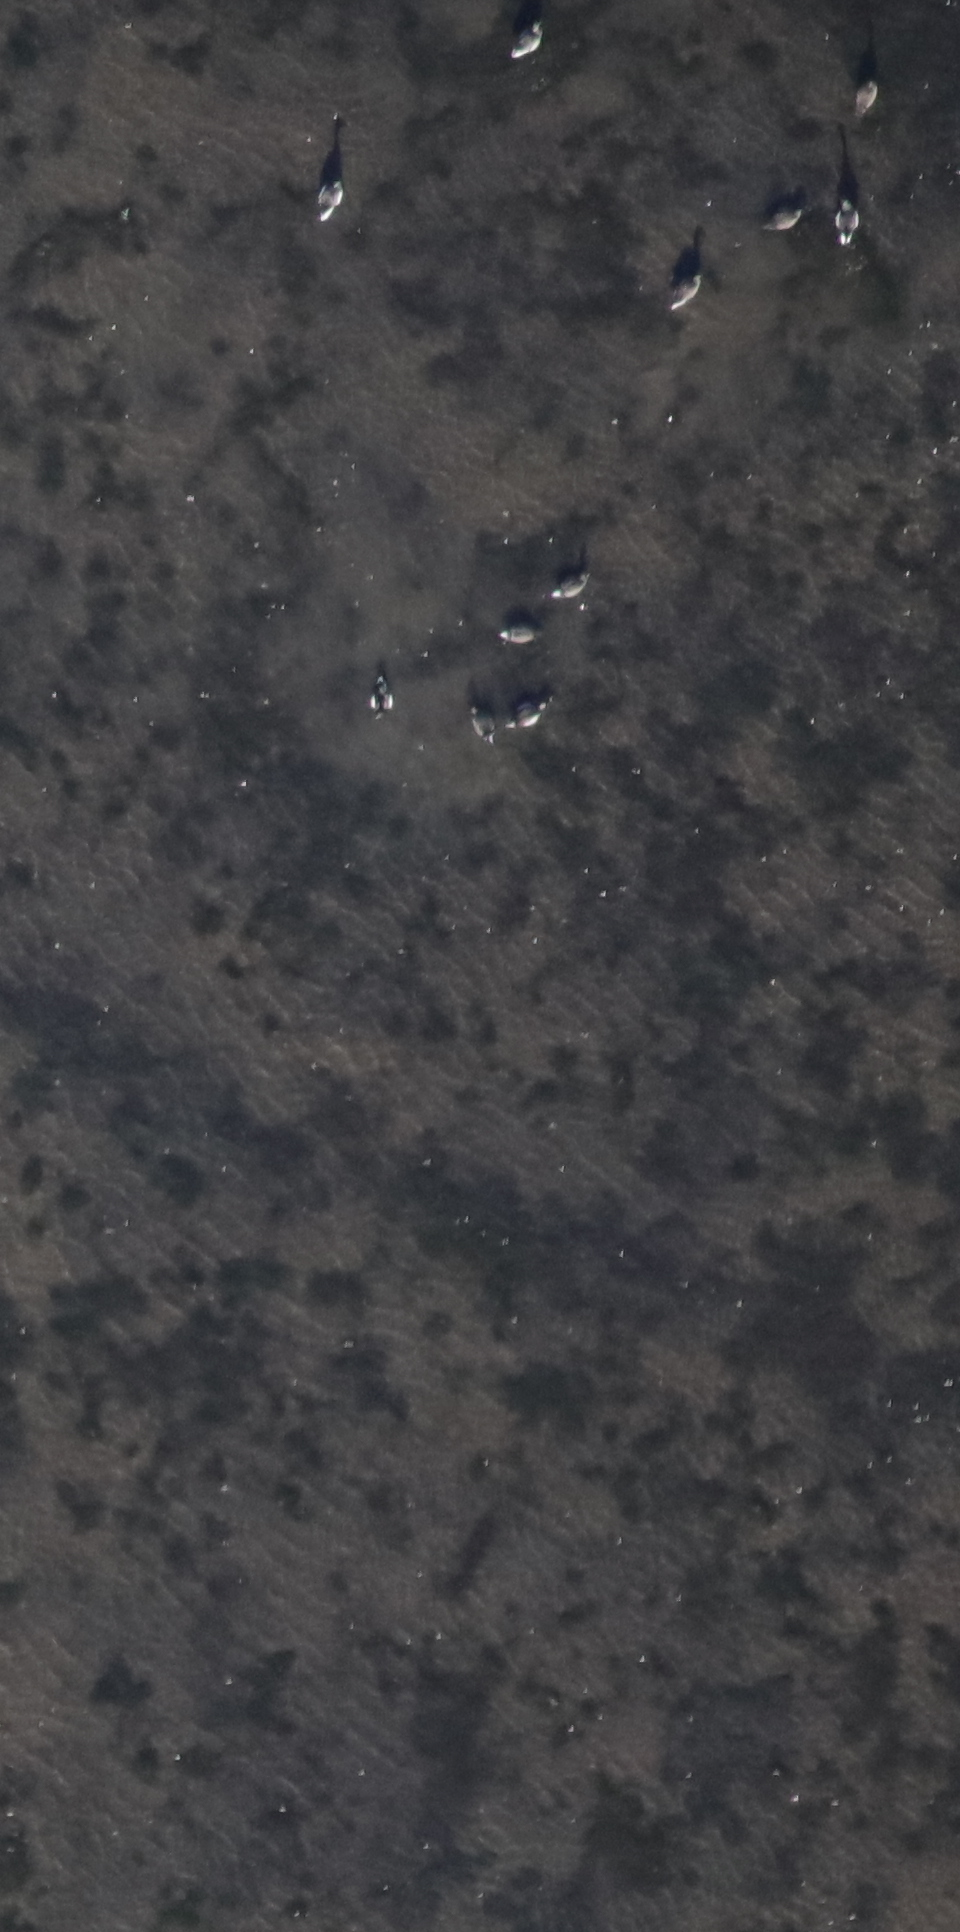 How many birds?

11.